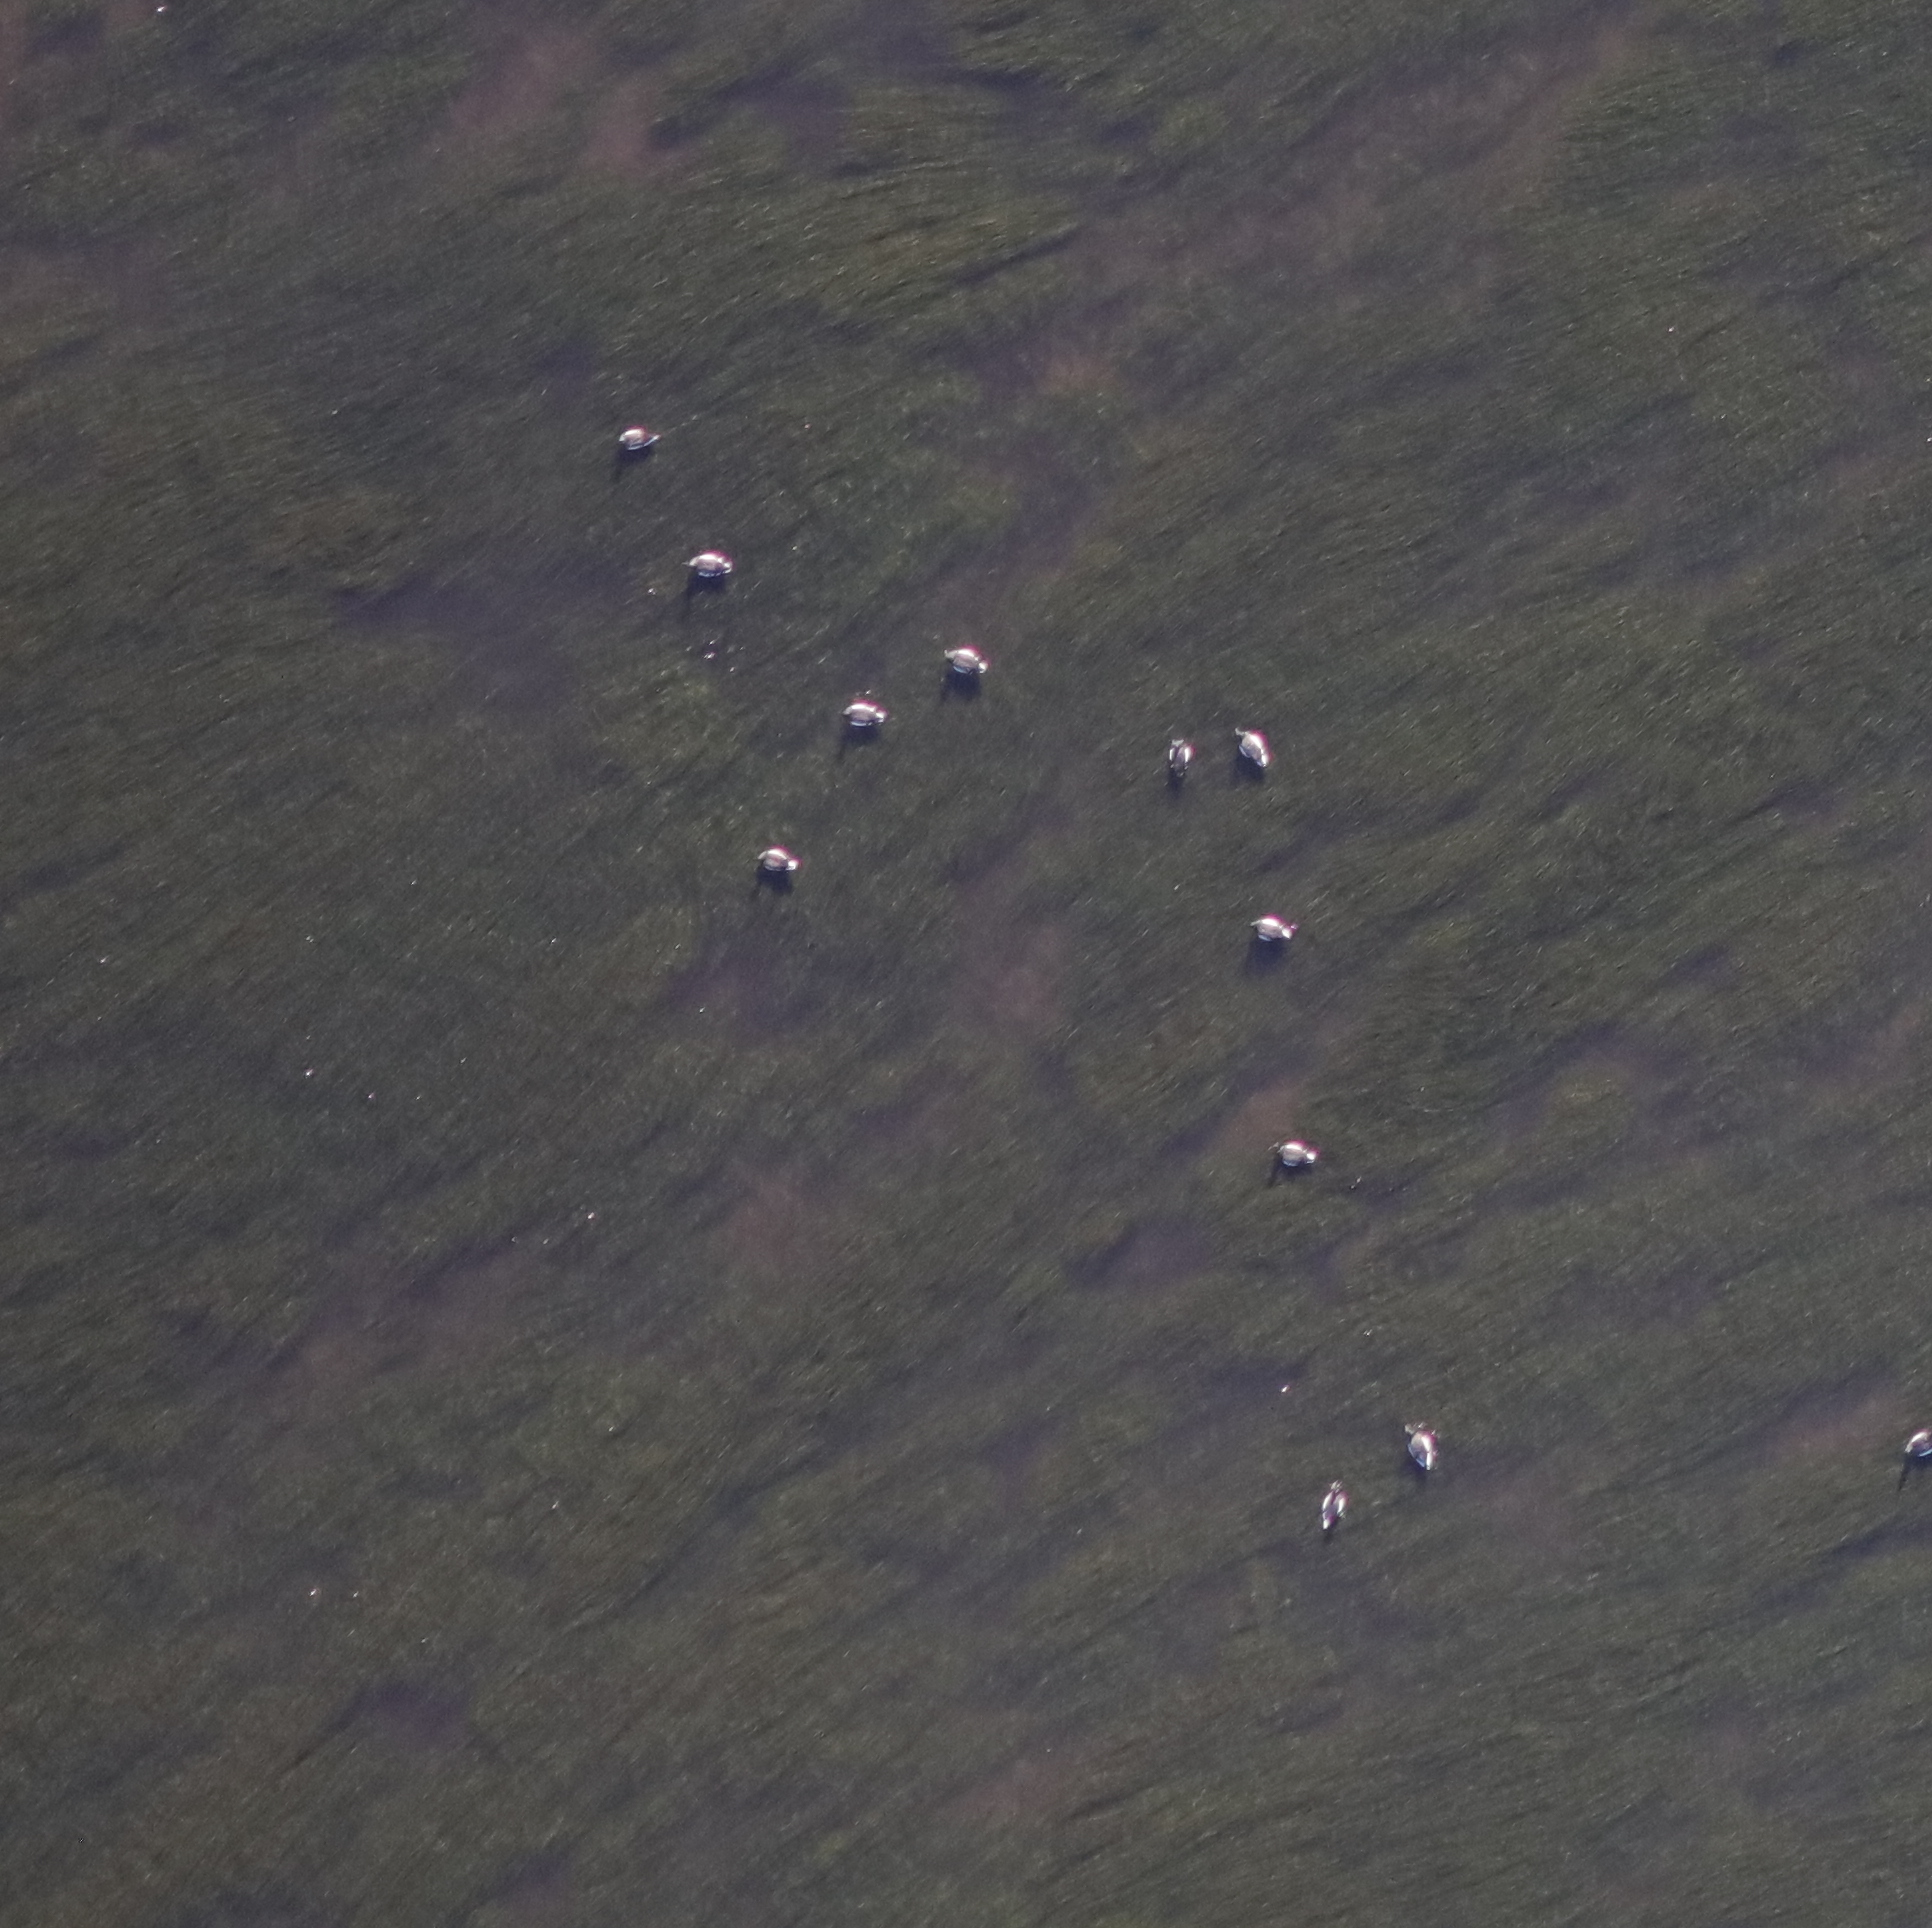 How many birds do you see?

12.